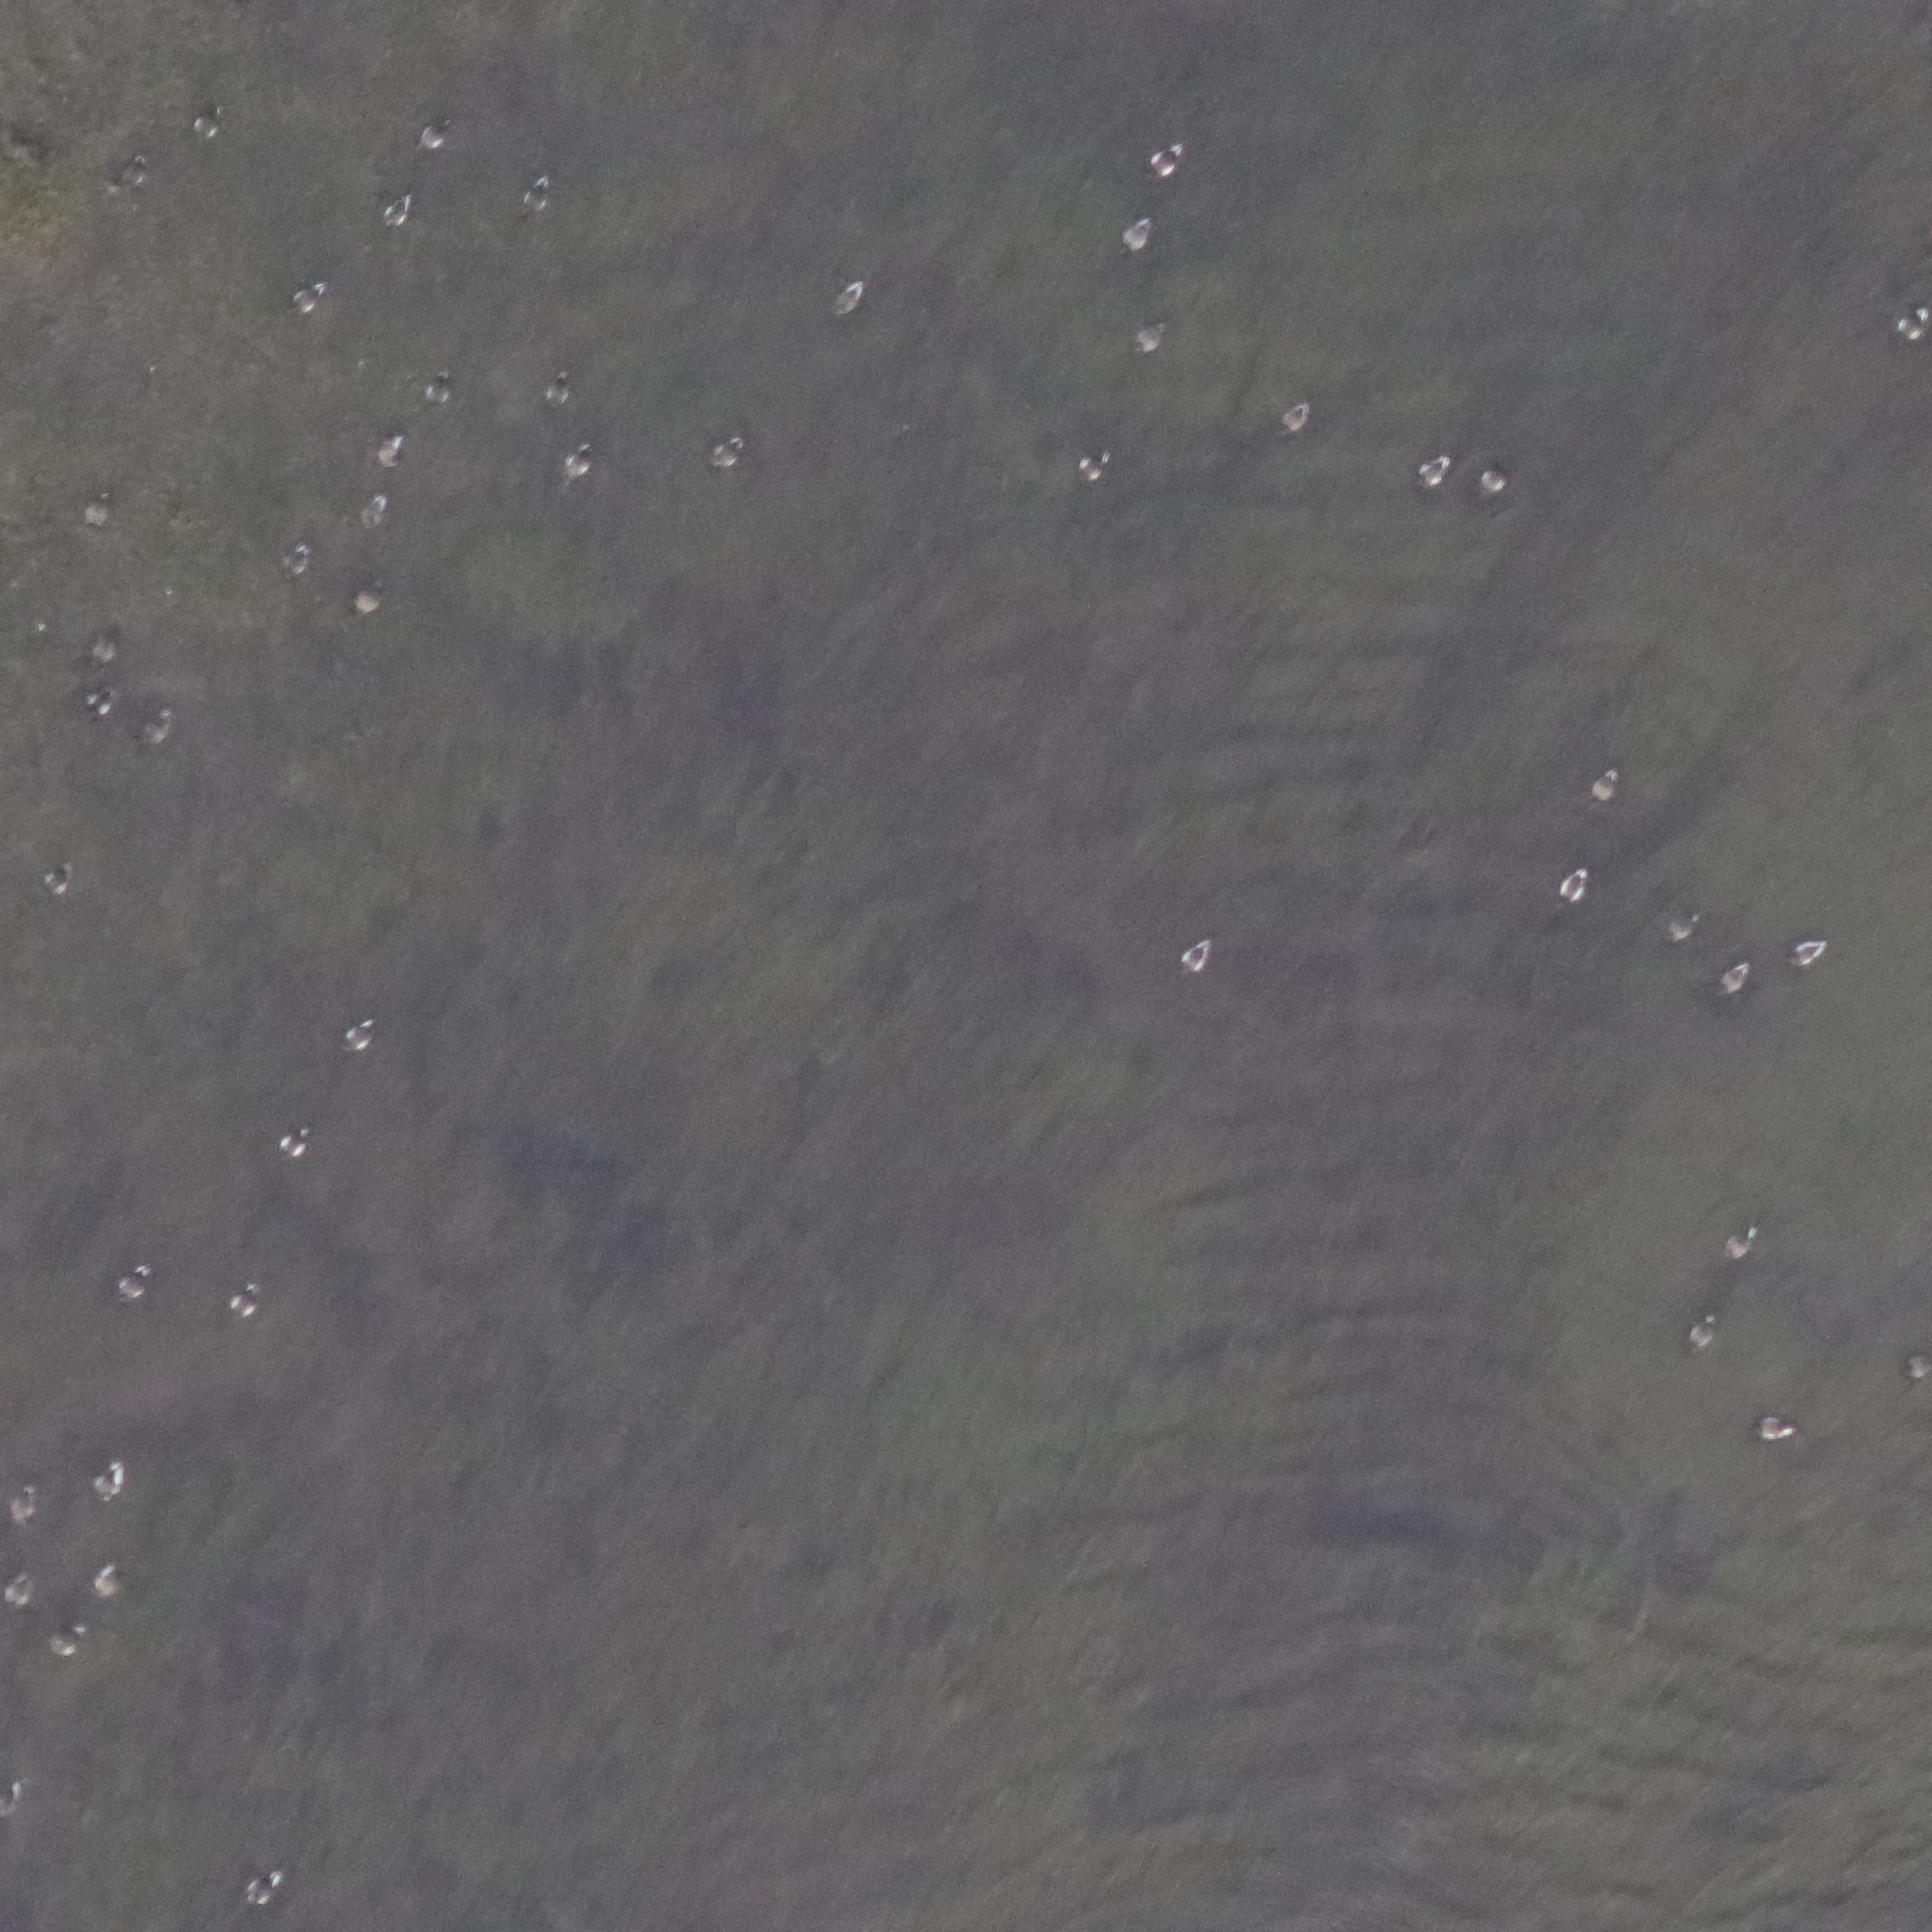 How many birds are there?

48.